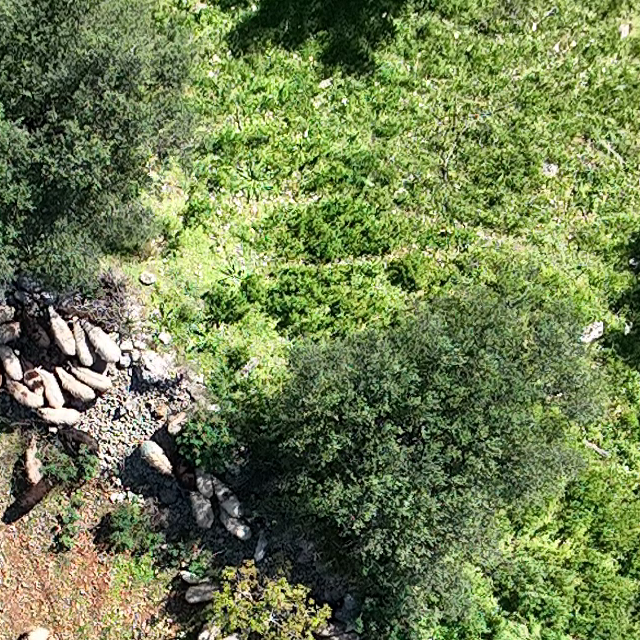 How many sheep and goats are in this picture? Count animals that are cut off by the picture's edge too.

32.